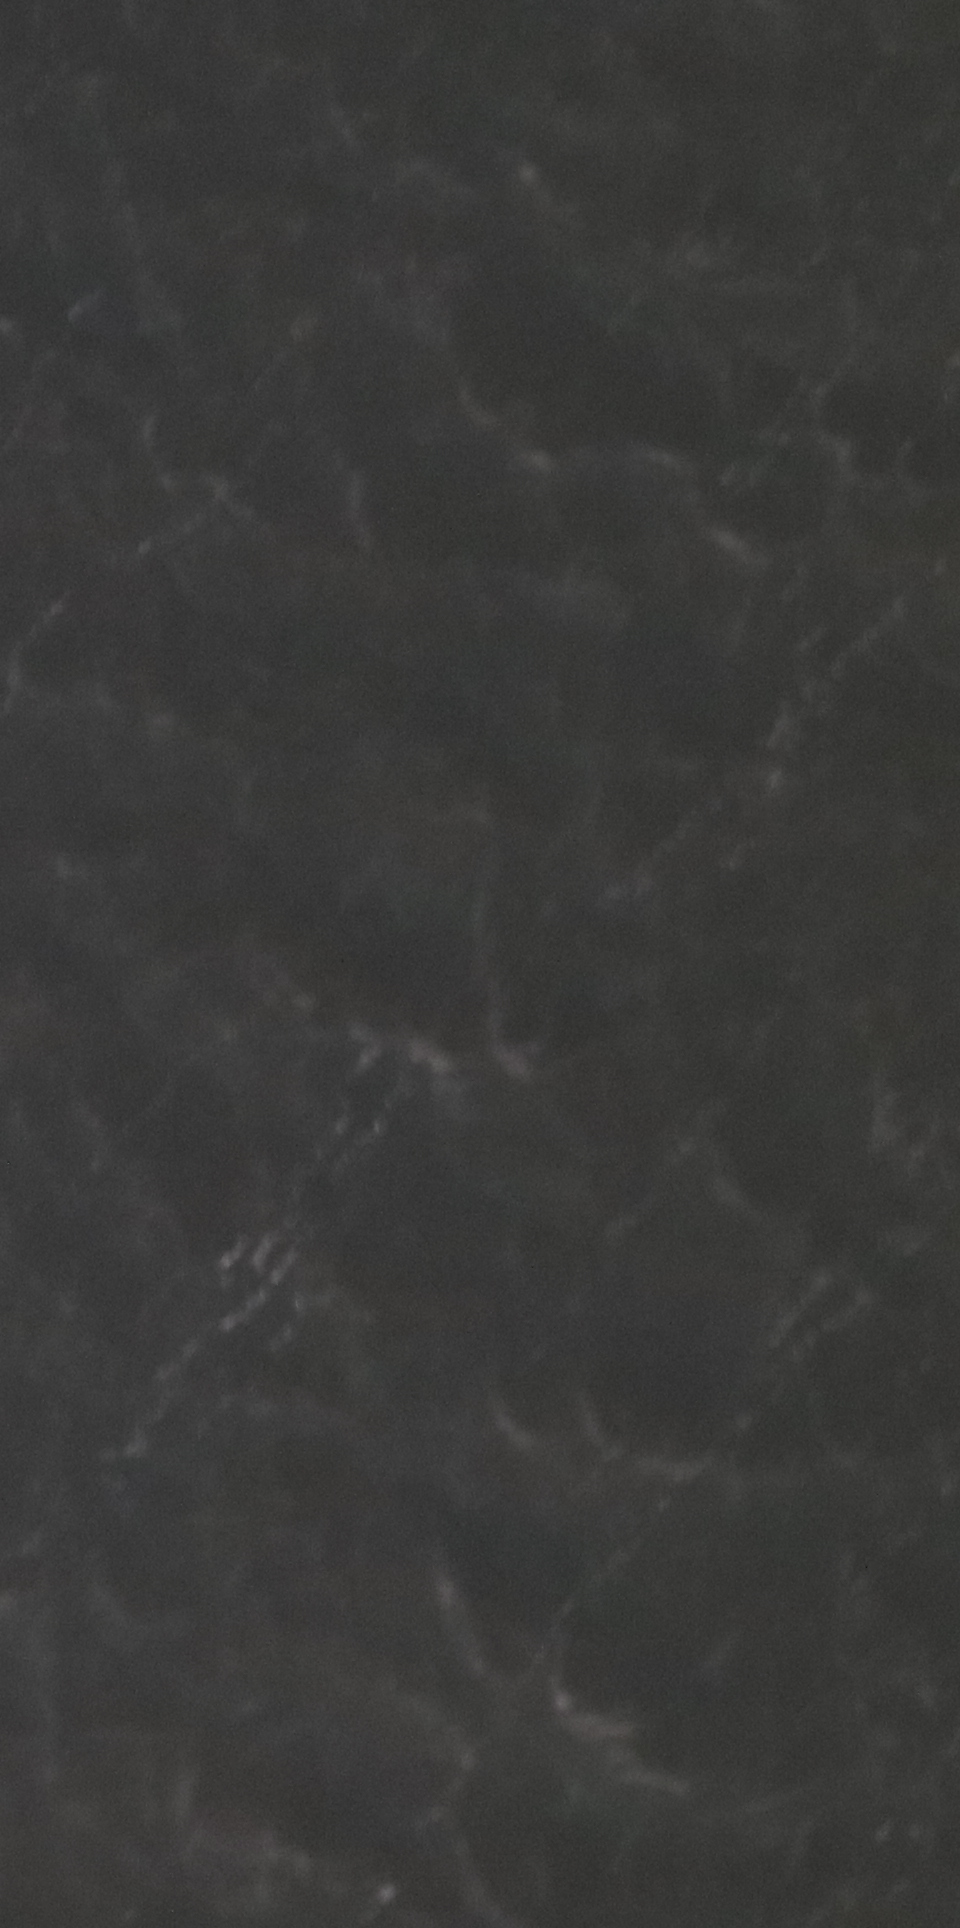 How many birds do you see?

0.